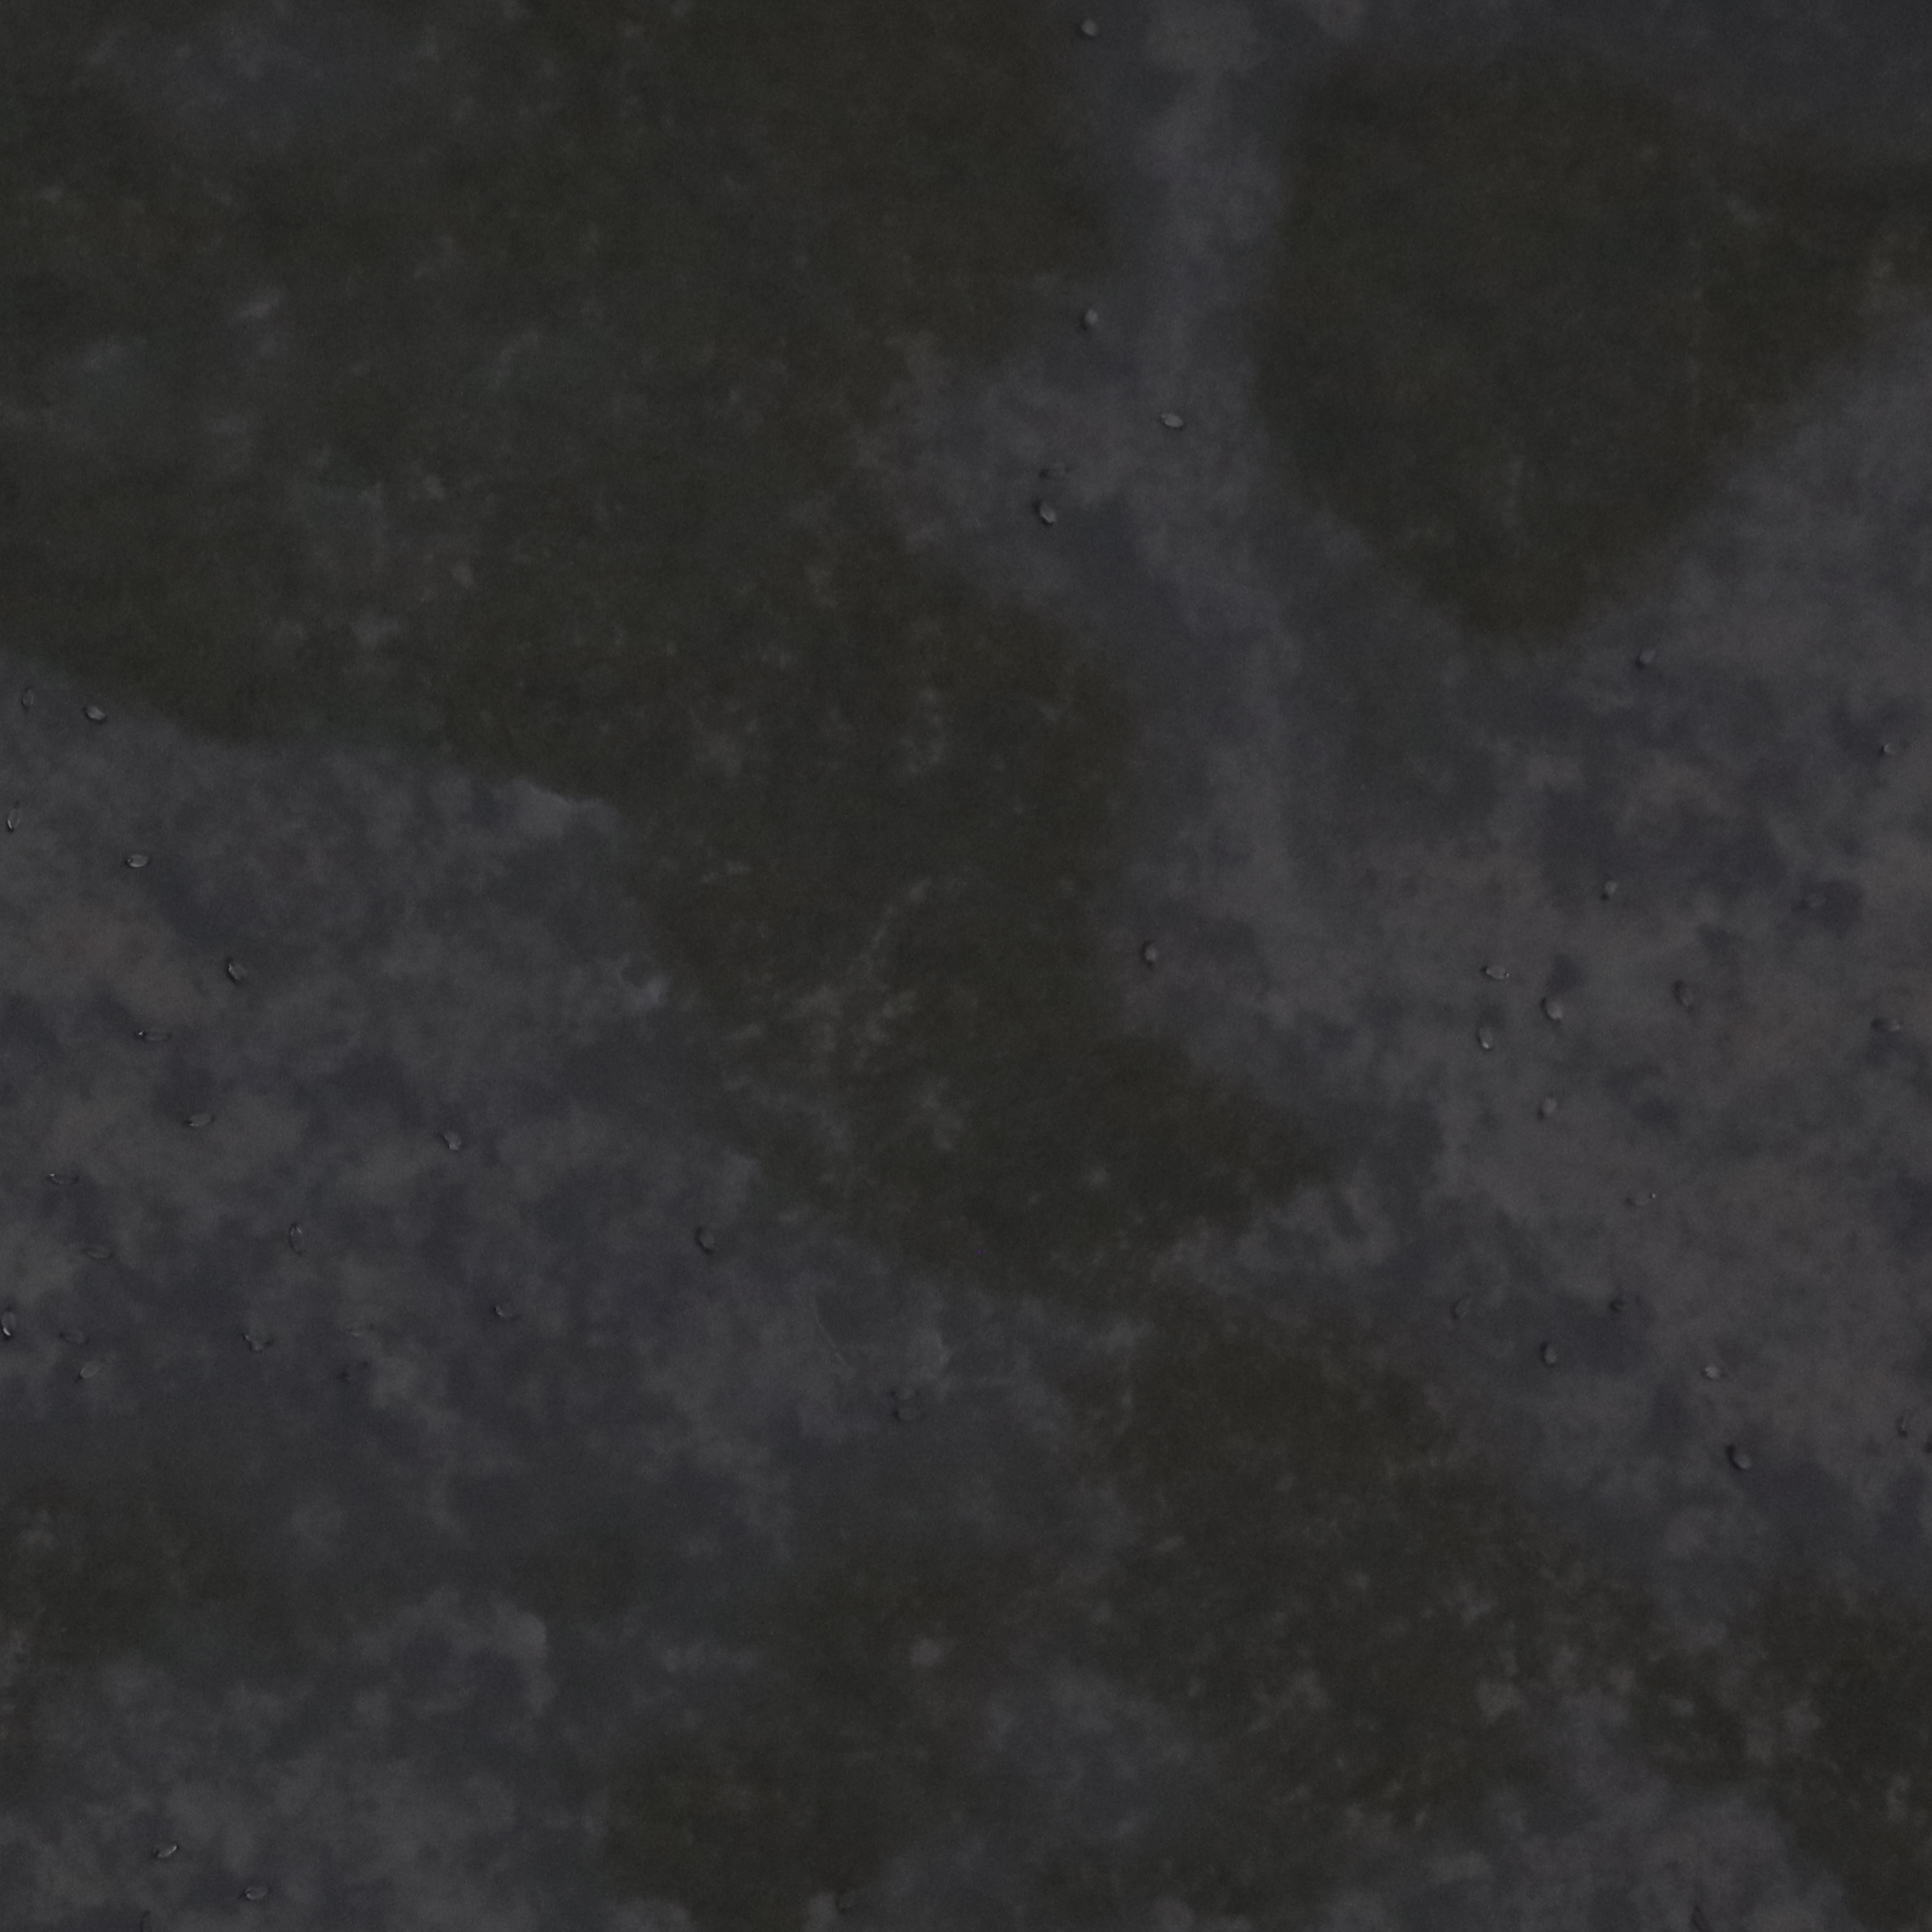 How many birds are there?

49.